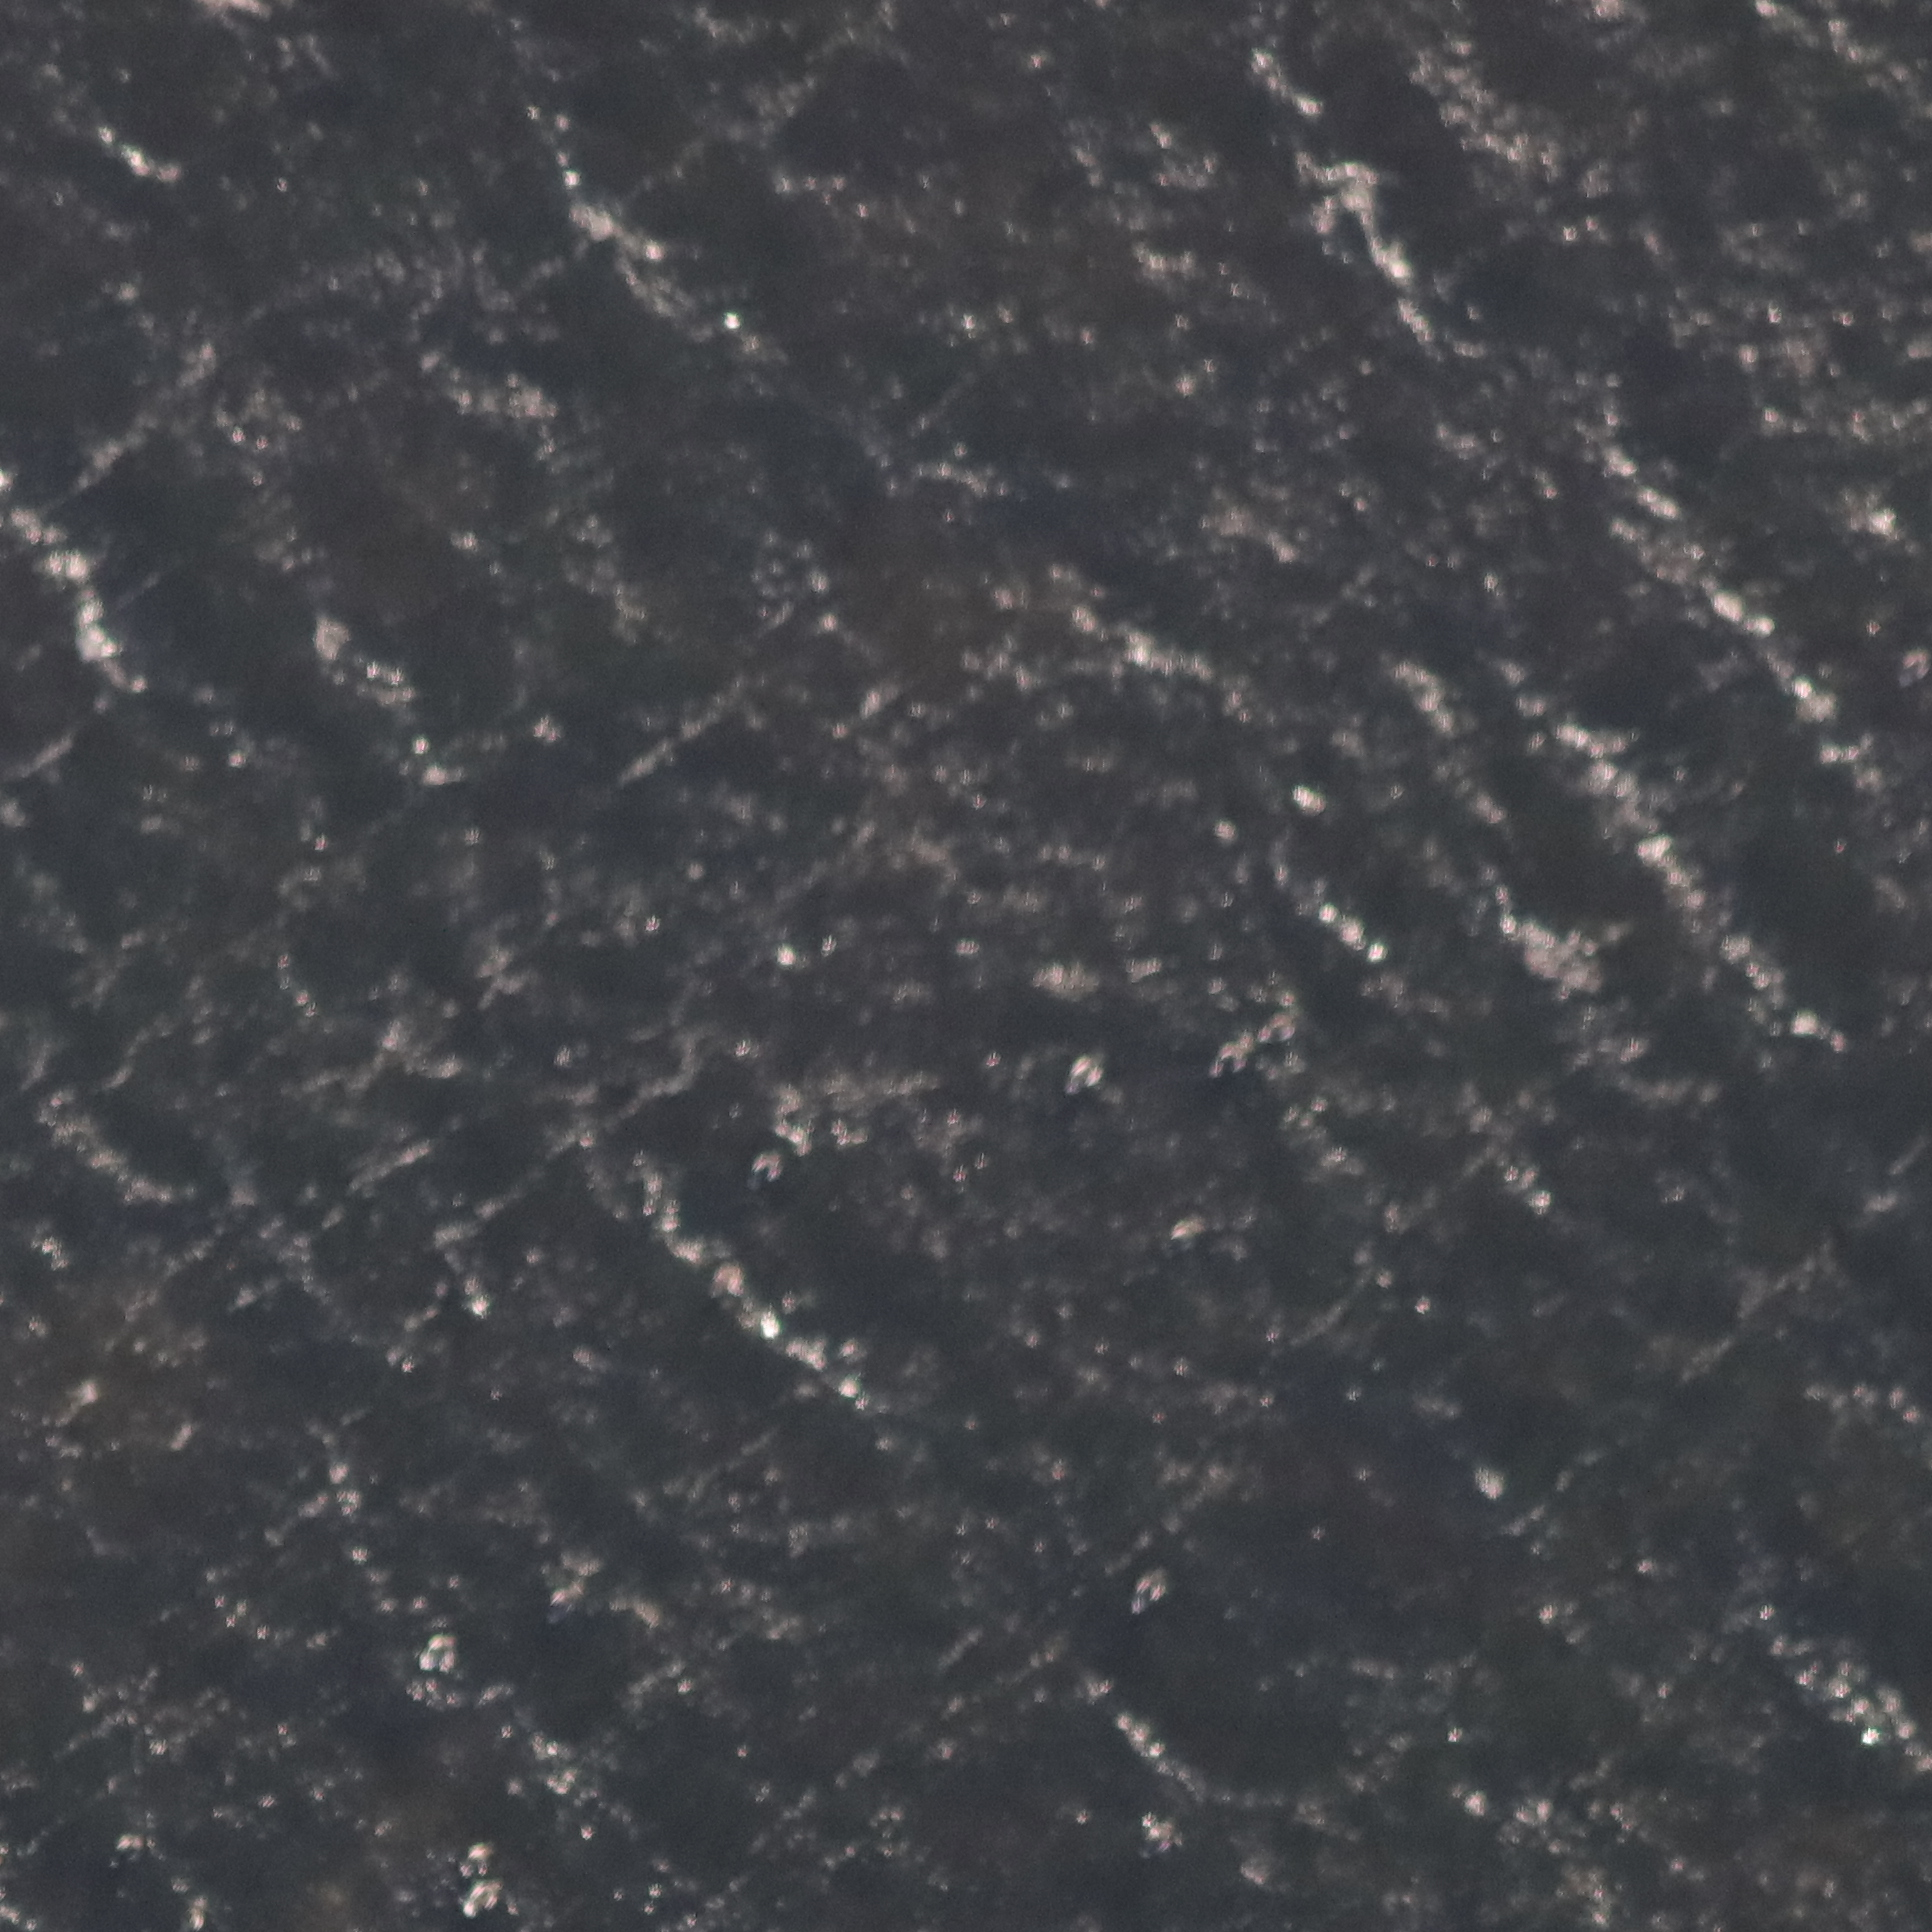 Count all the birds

11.